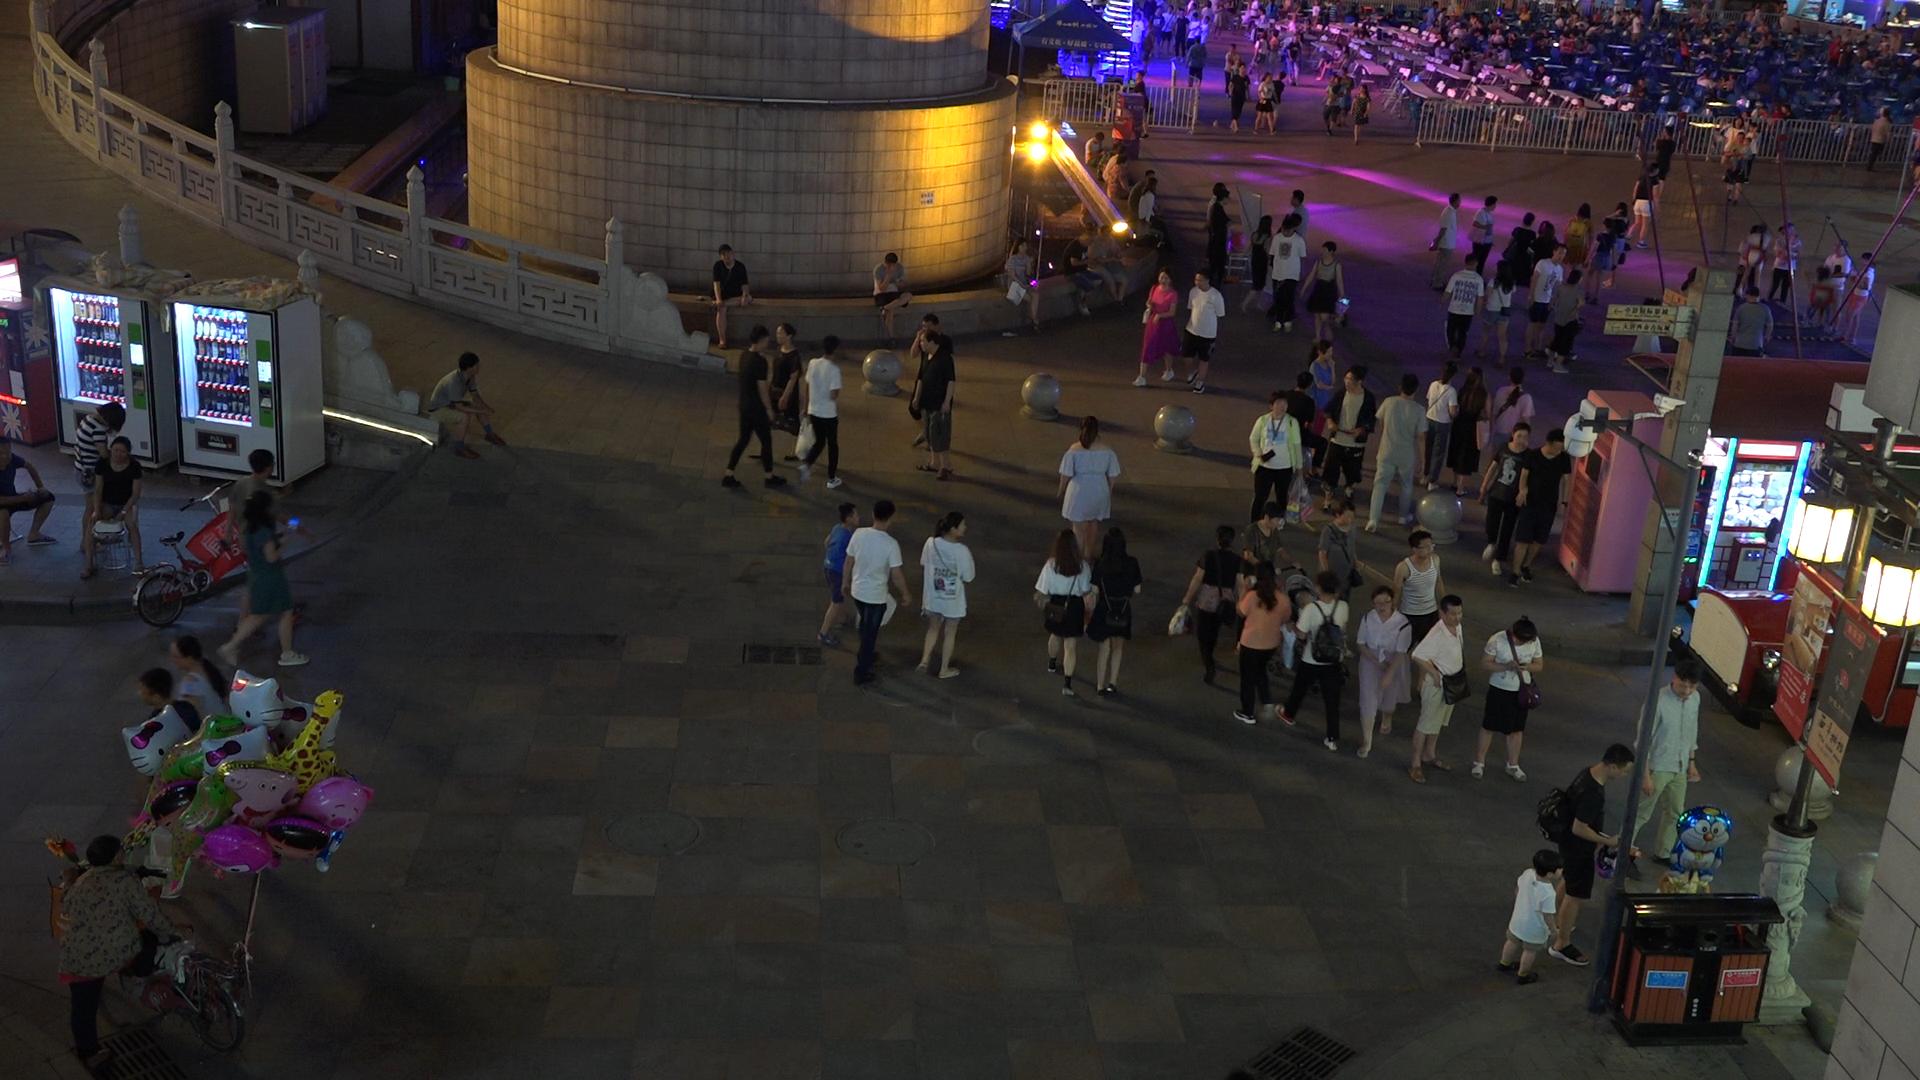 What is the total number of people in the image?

201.